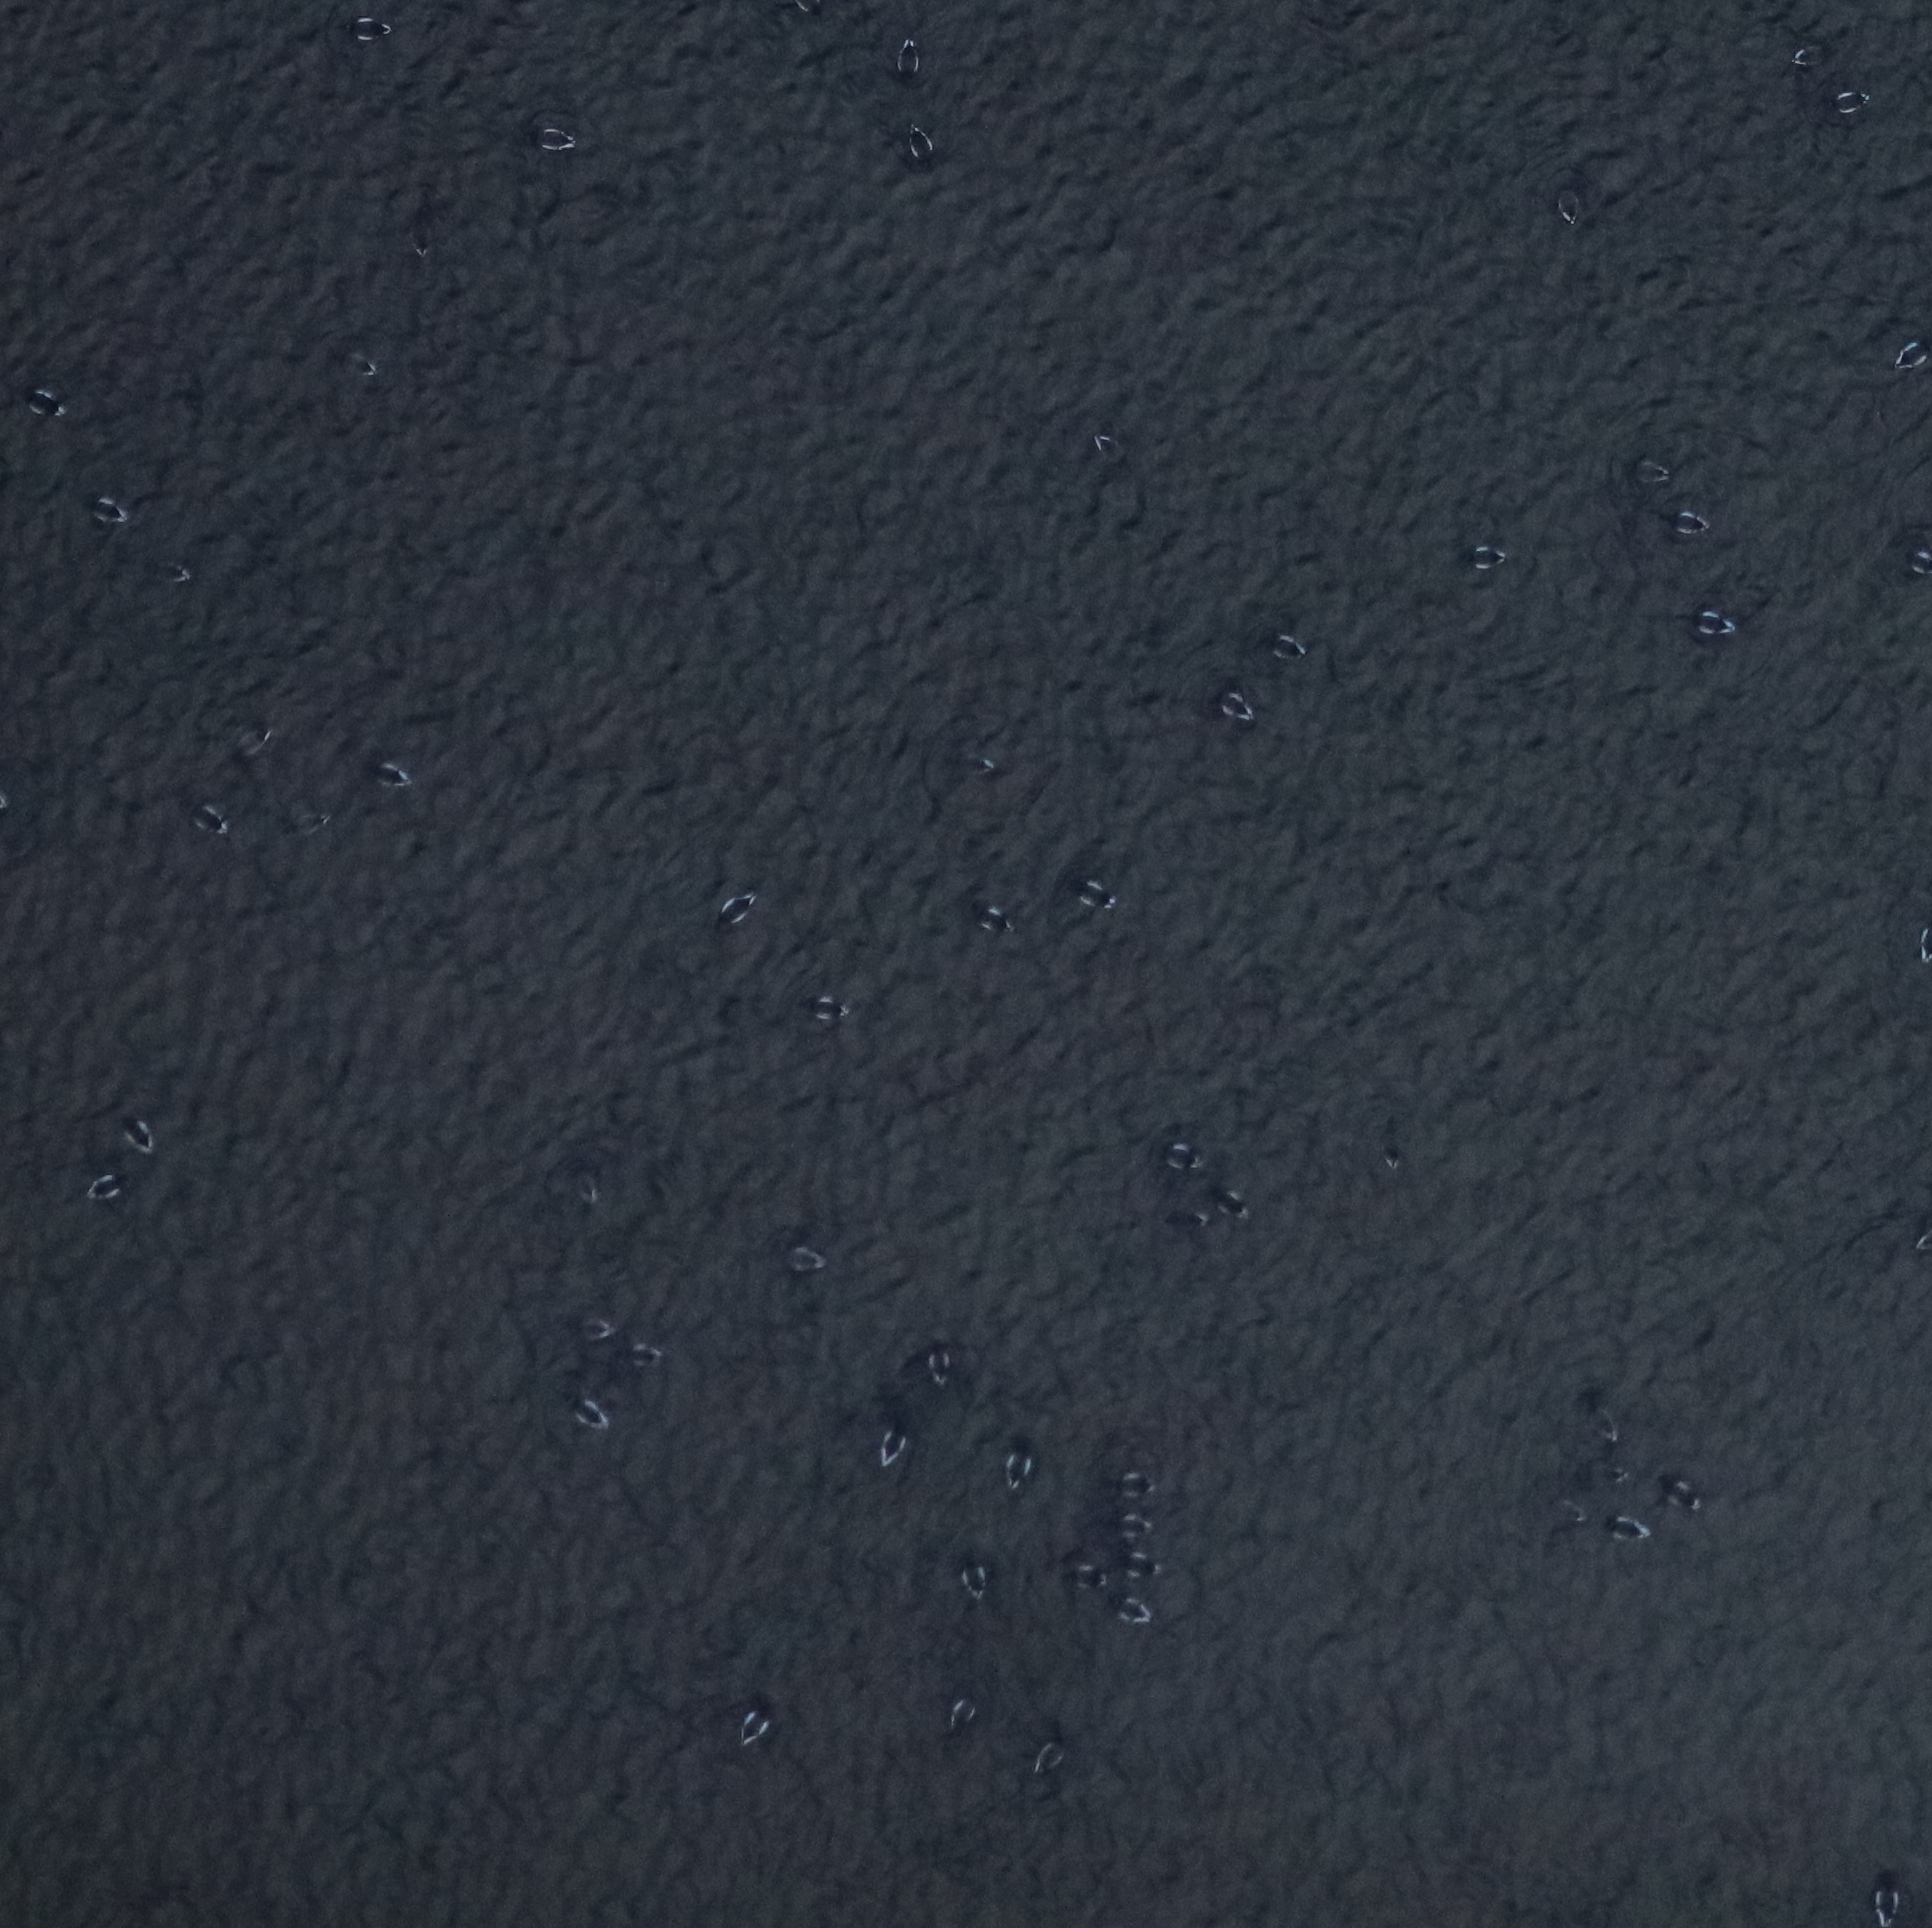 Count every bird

58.